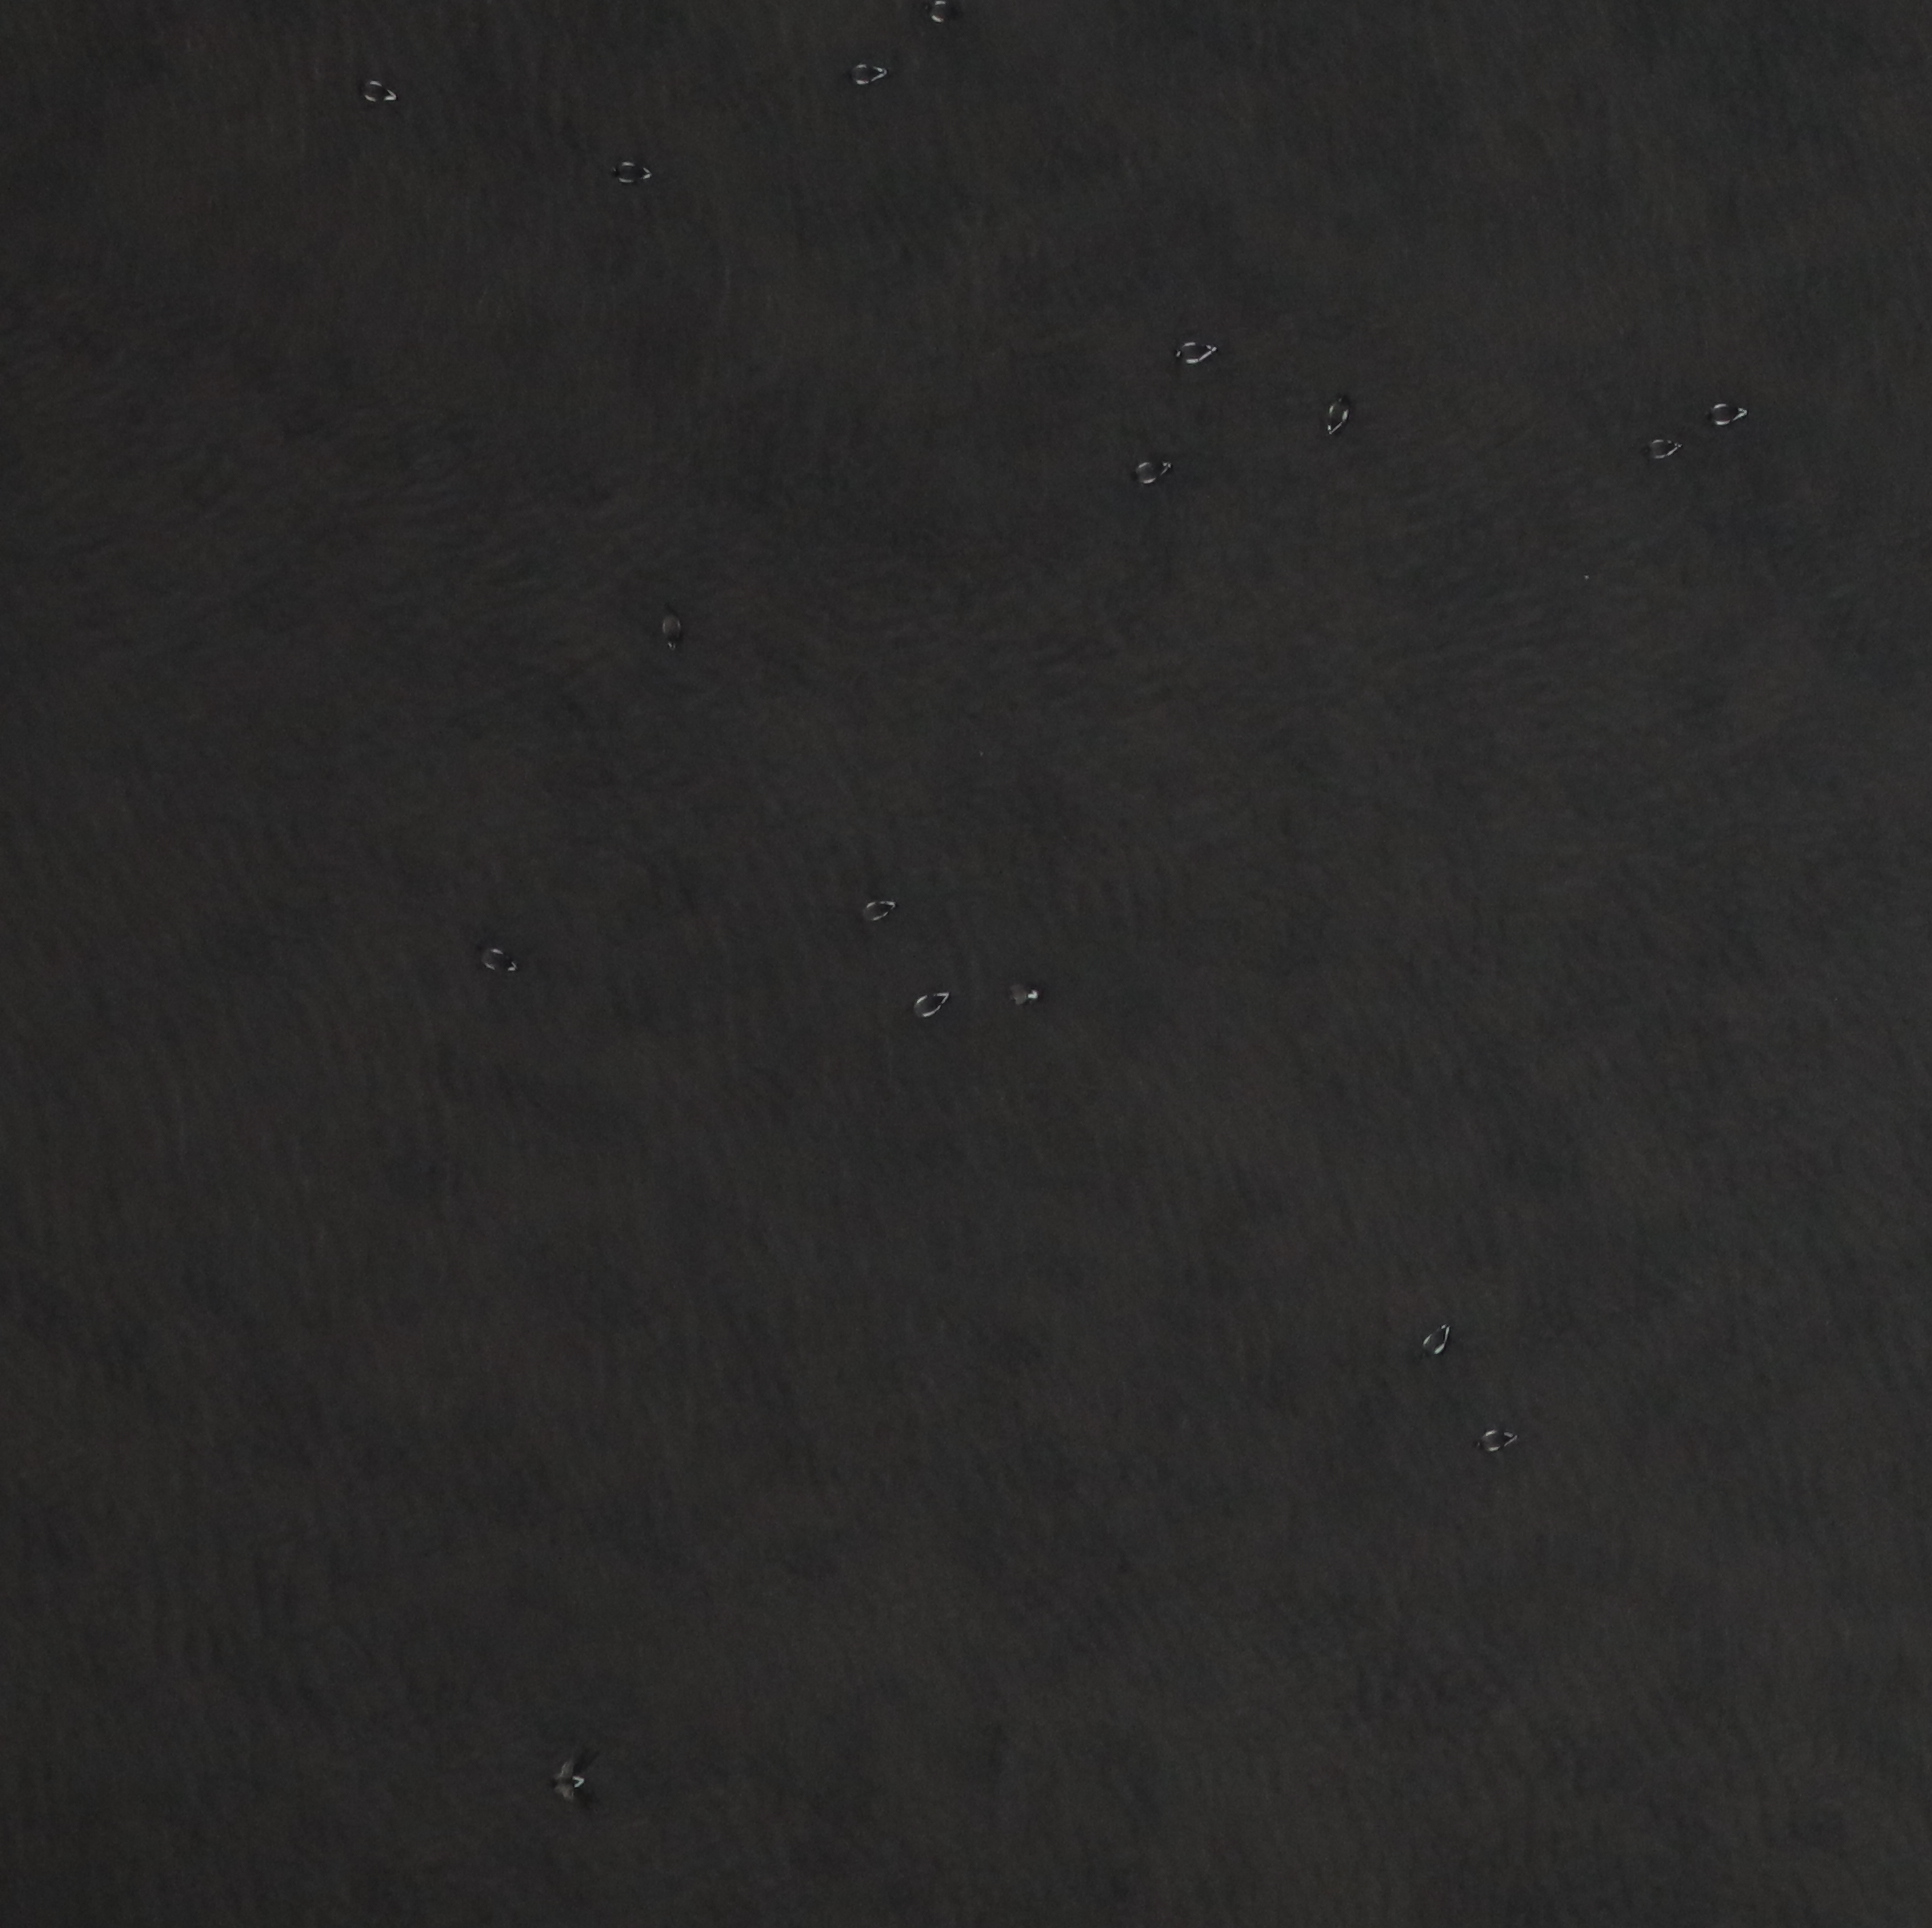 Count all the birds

17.